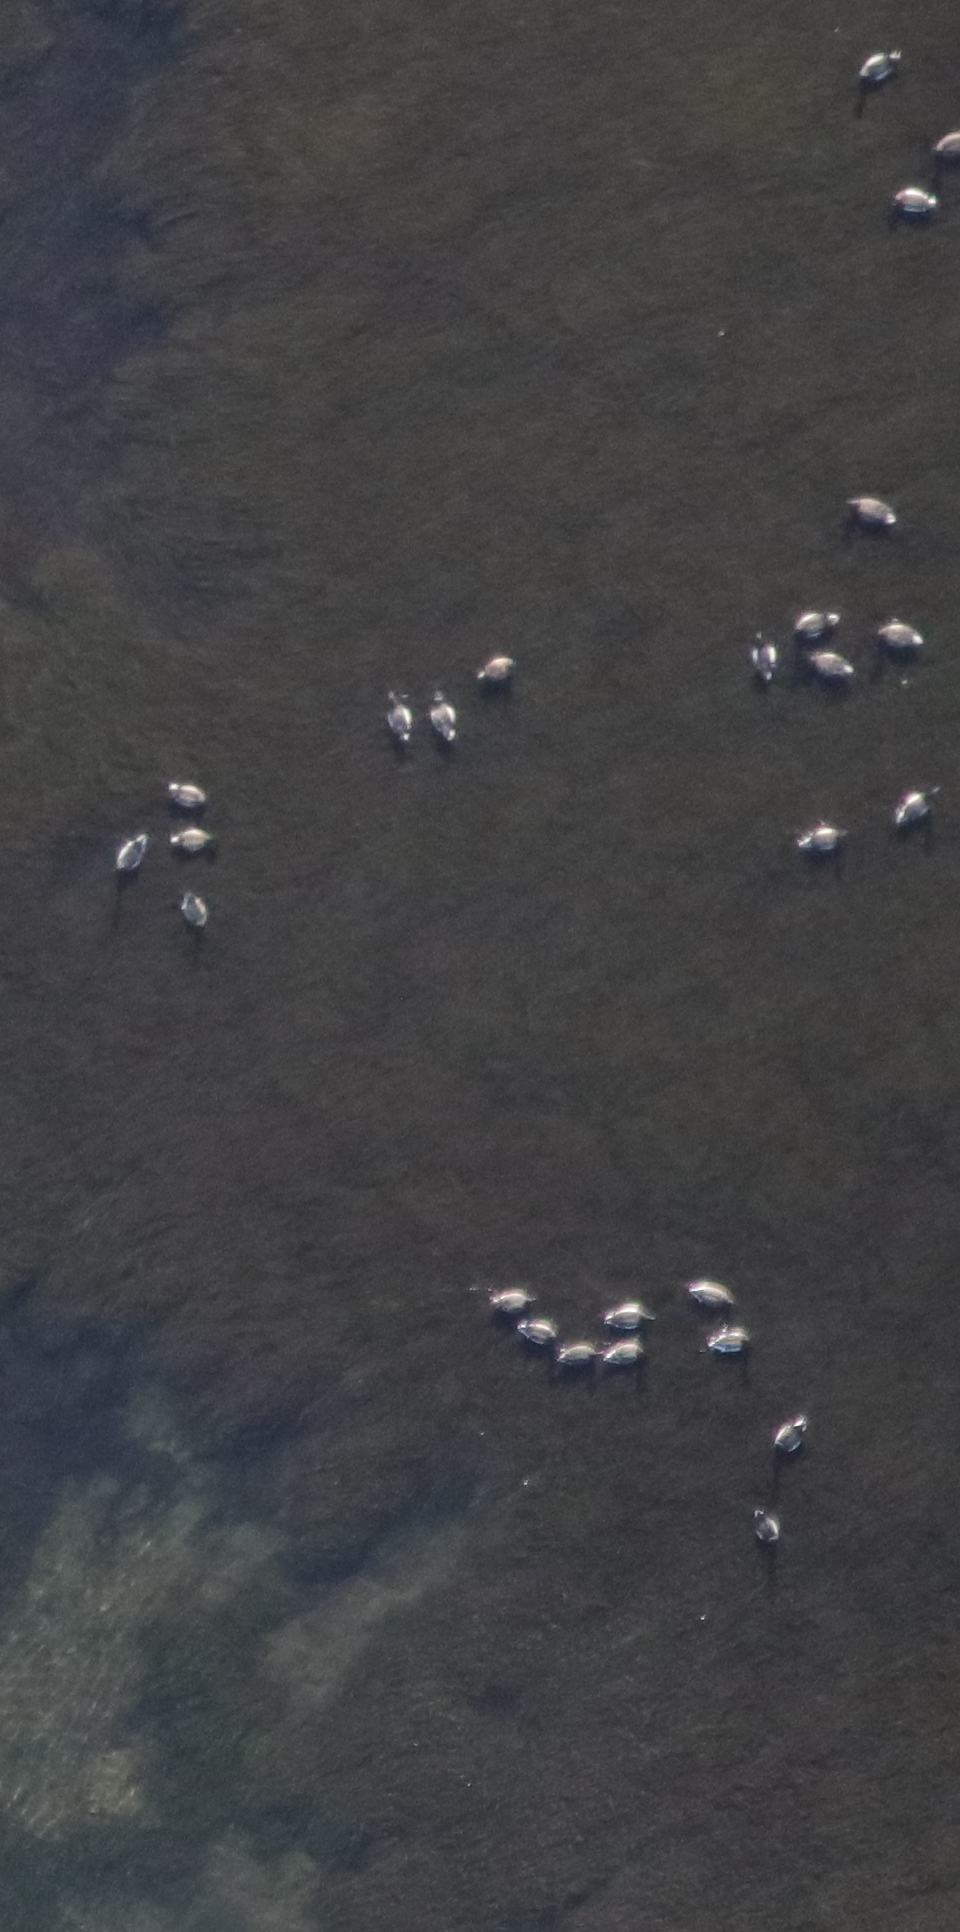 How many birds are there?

26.